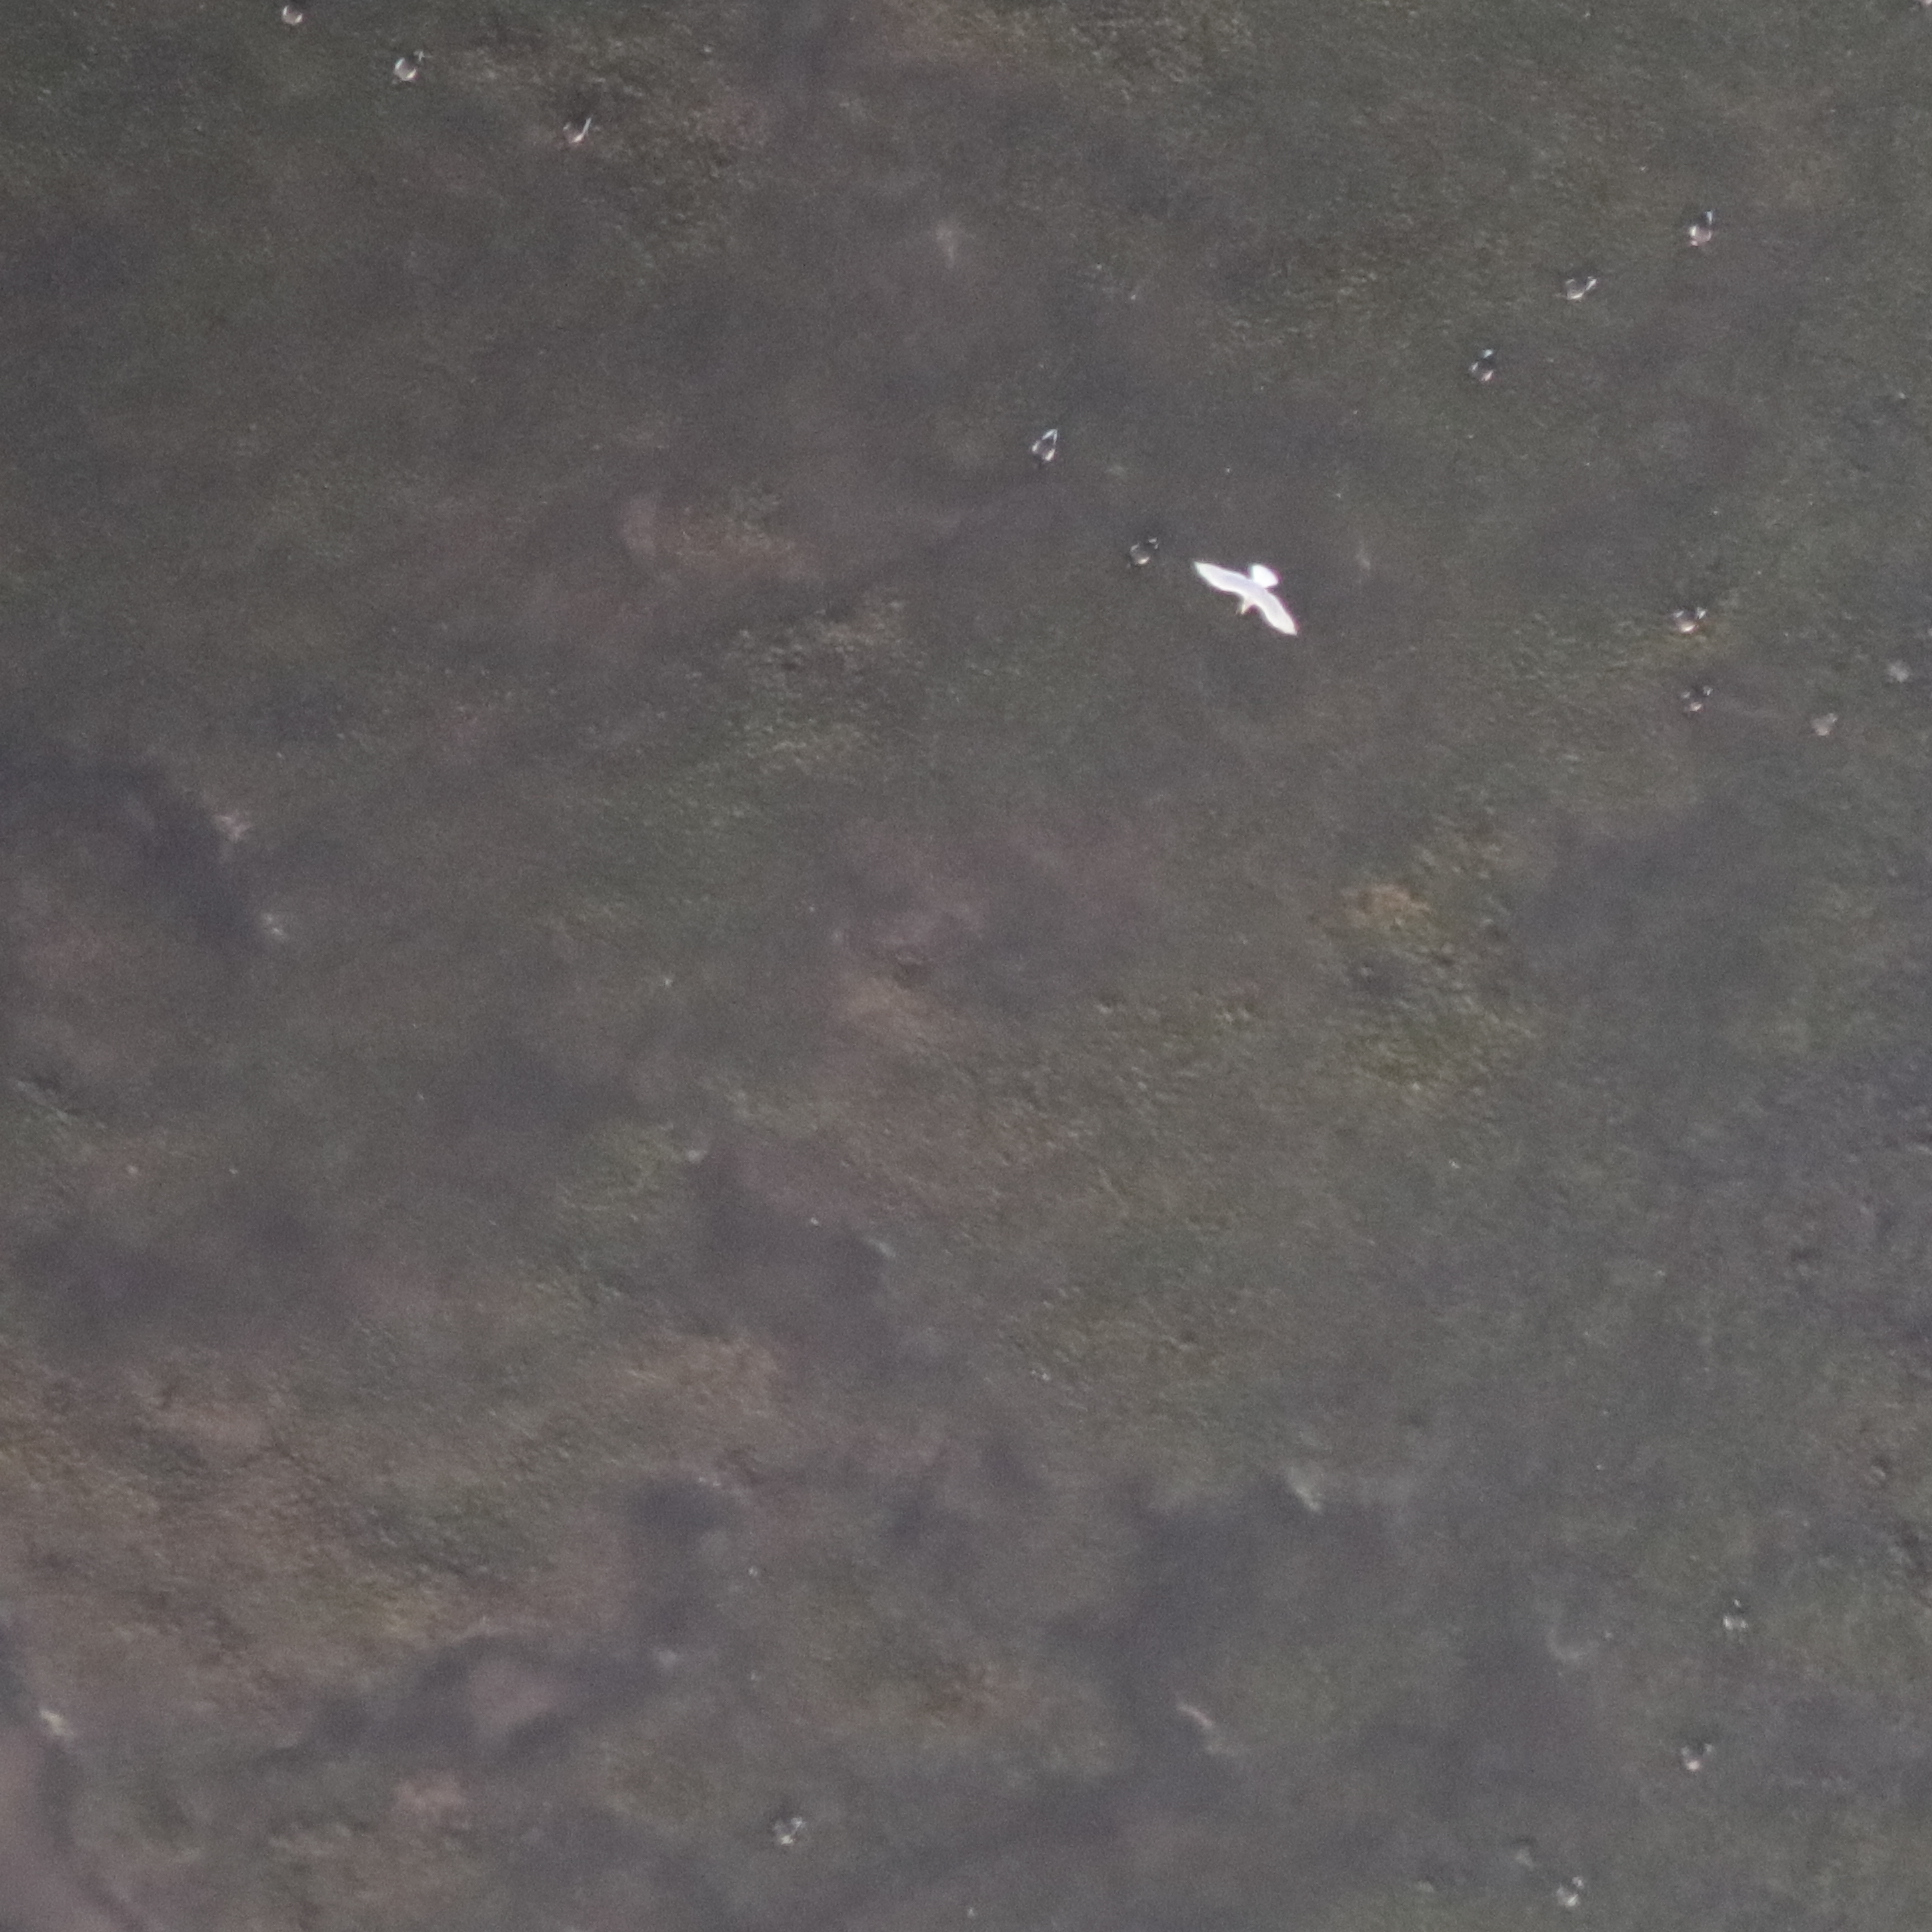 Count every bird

17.